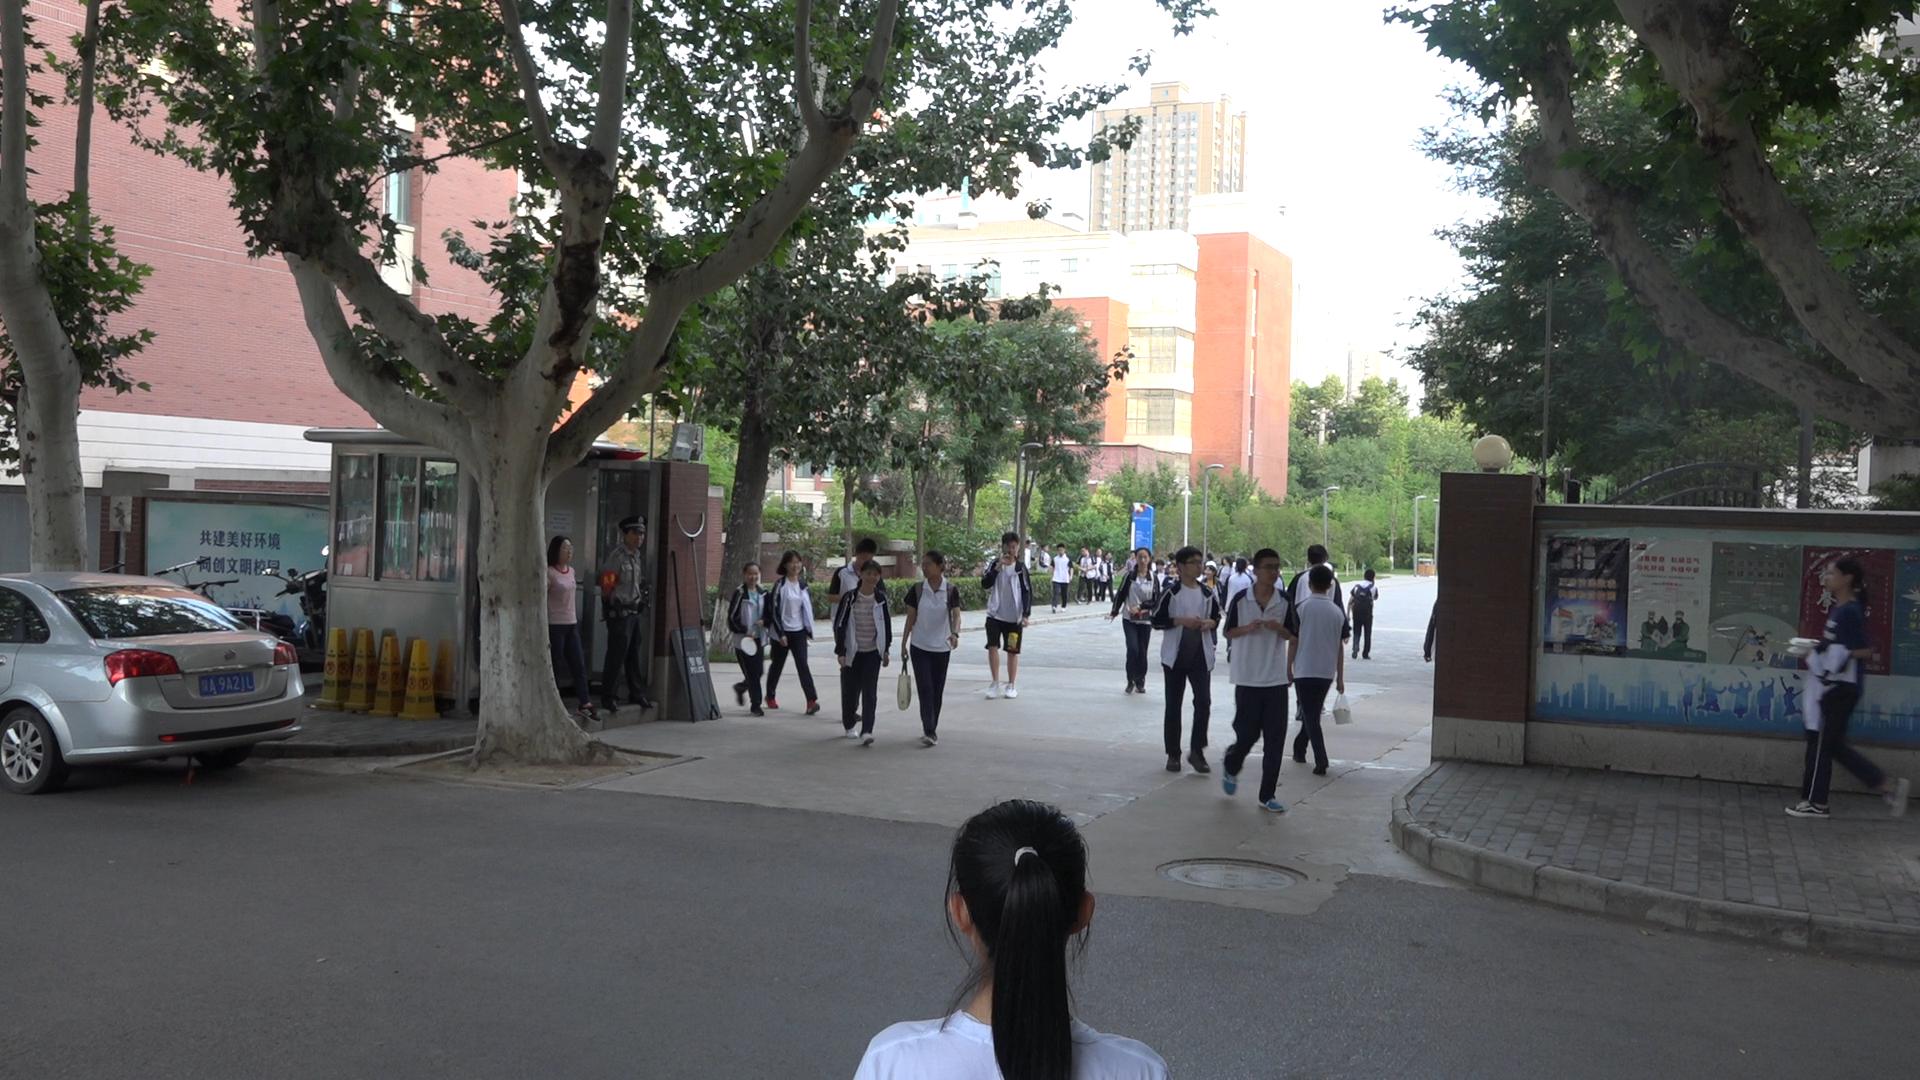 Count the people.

28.